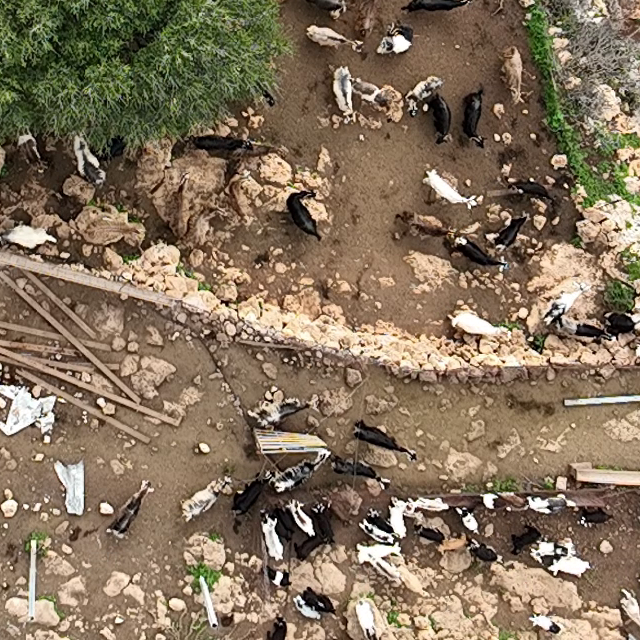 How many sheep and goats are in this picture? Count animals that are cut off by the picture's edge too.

72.